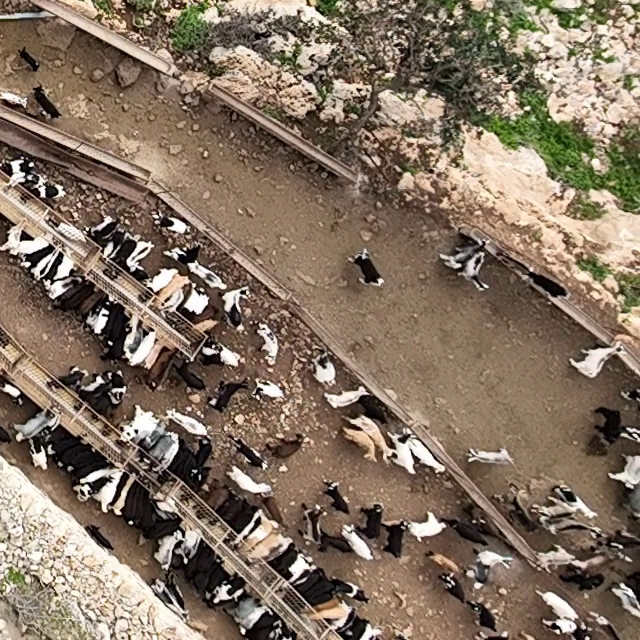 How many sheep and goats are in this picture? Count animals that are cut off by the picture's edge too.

163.